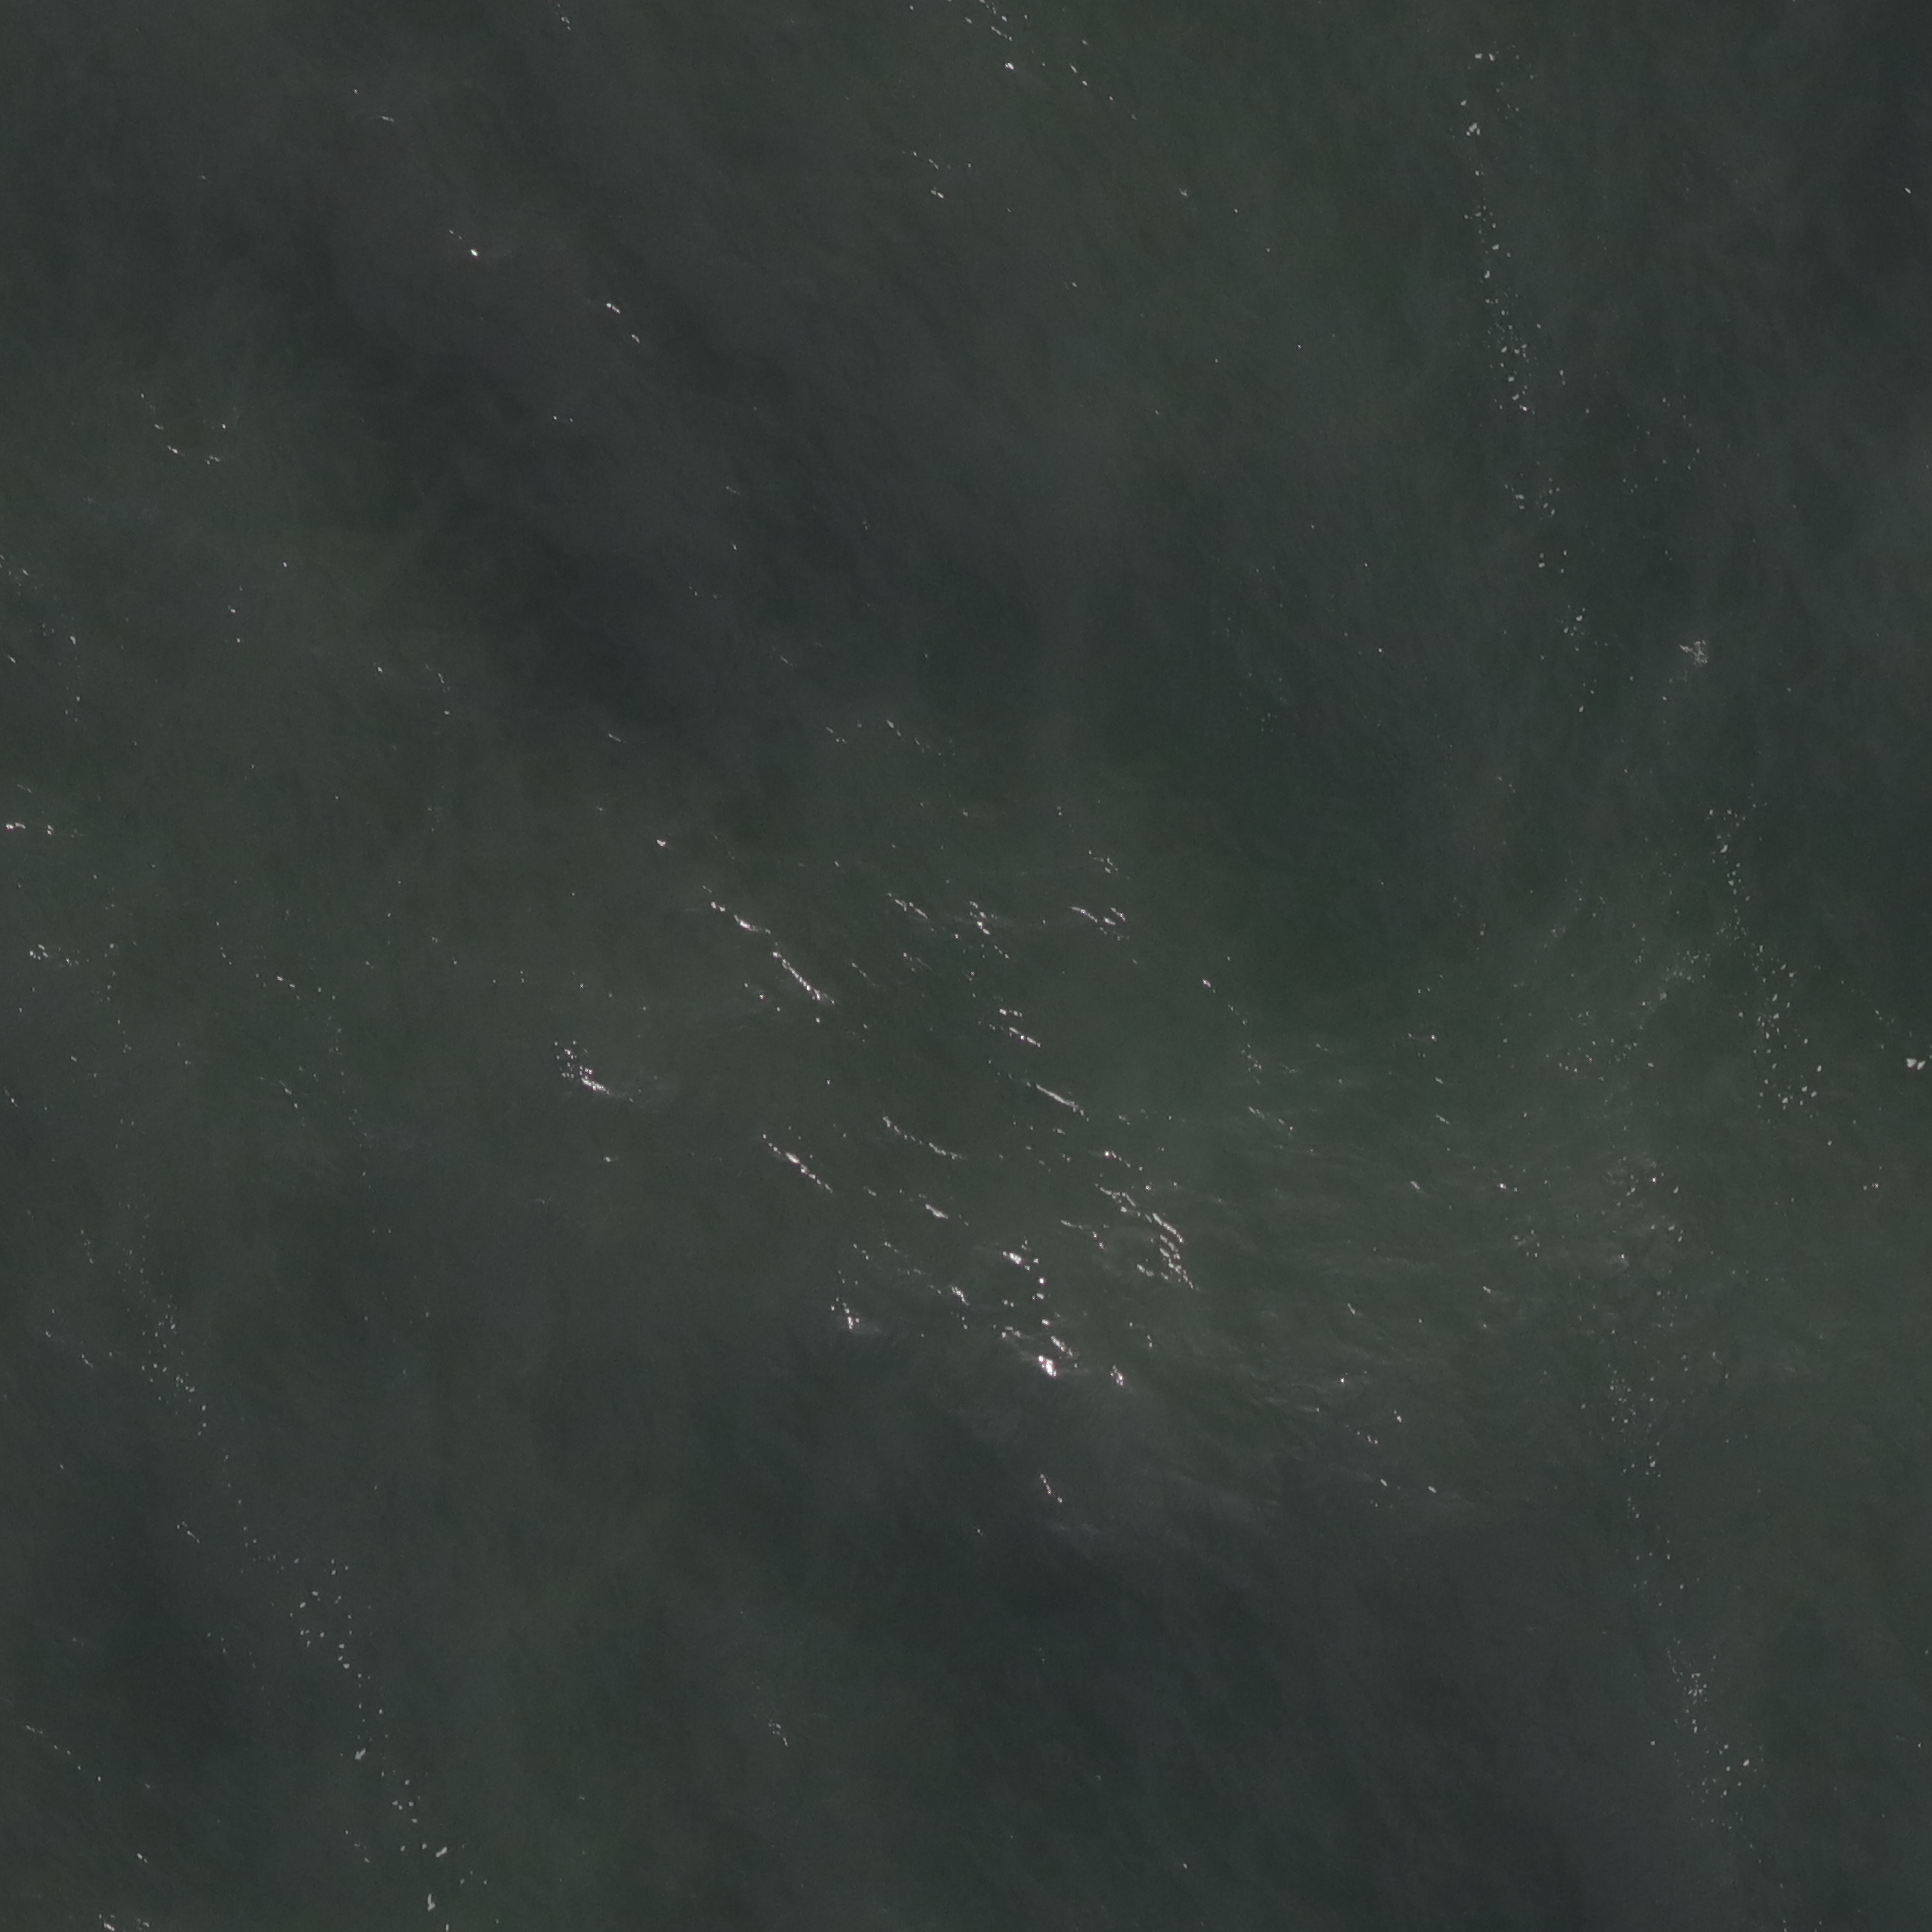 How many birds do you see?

0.